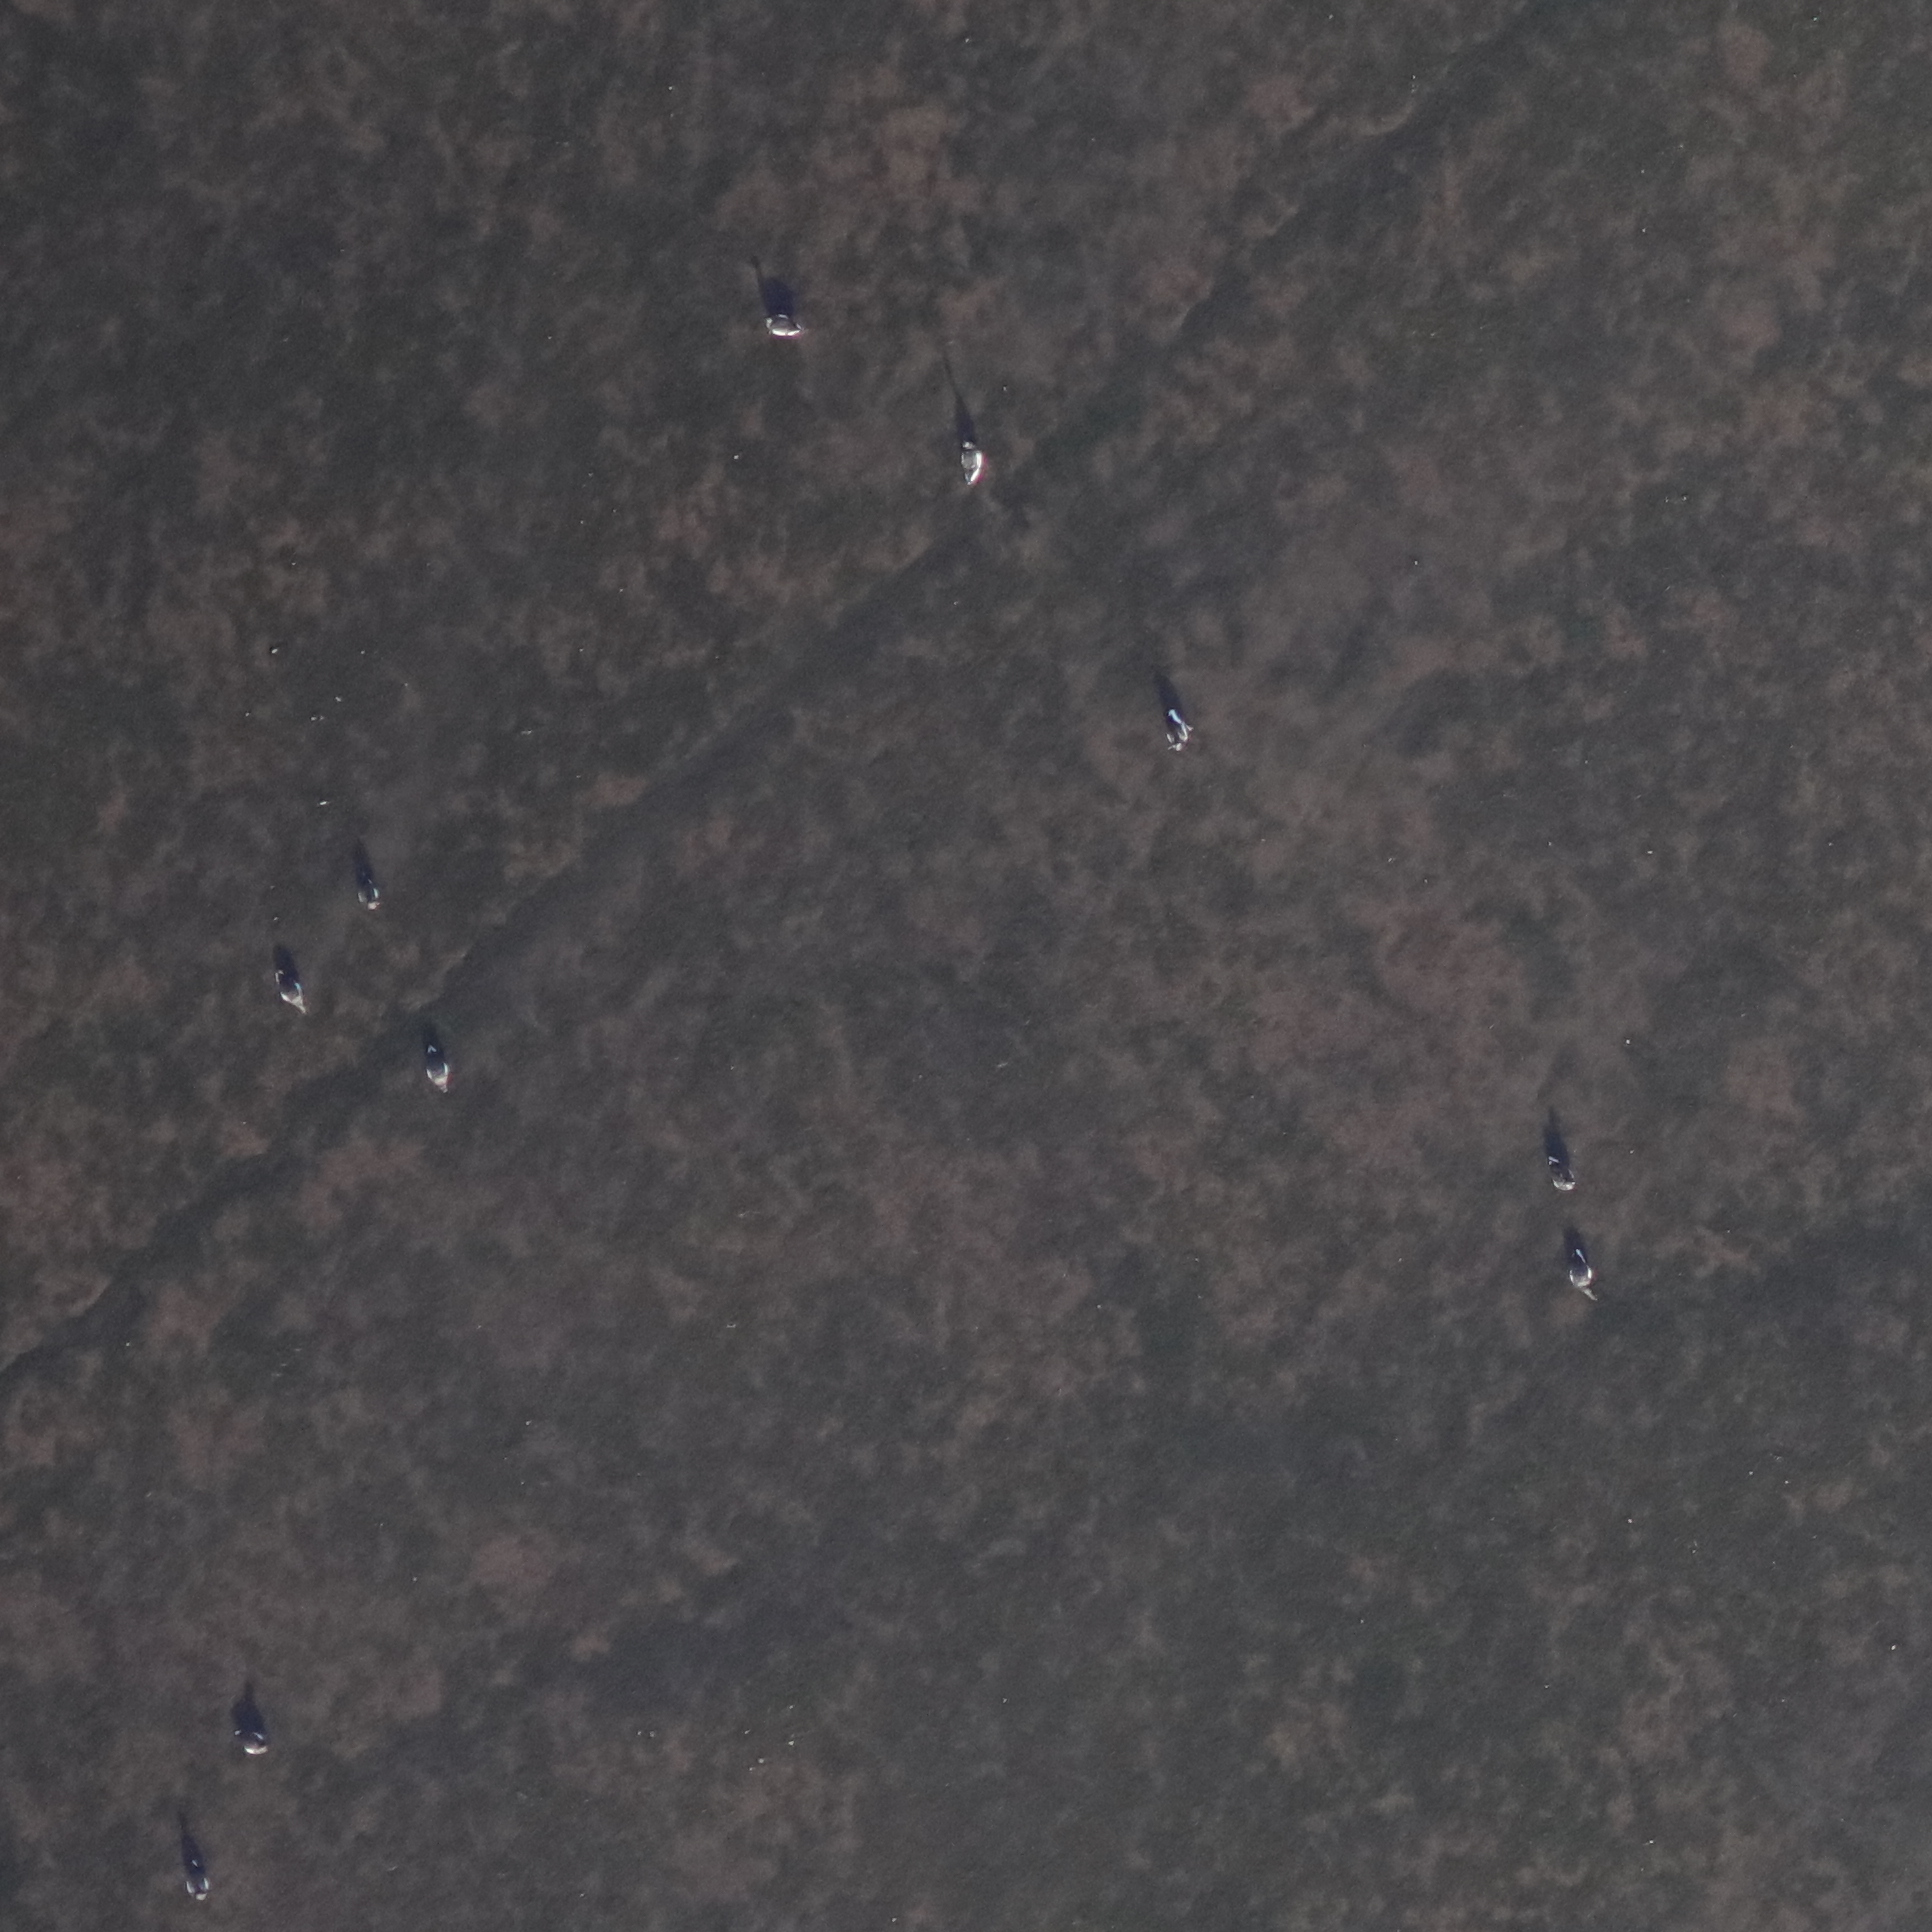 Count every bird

10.